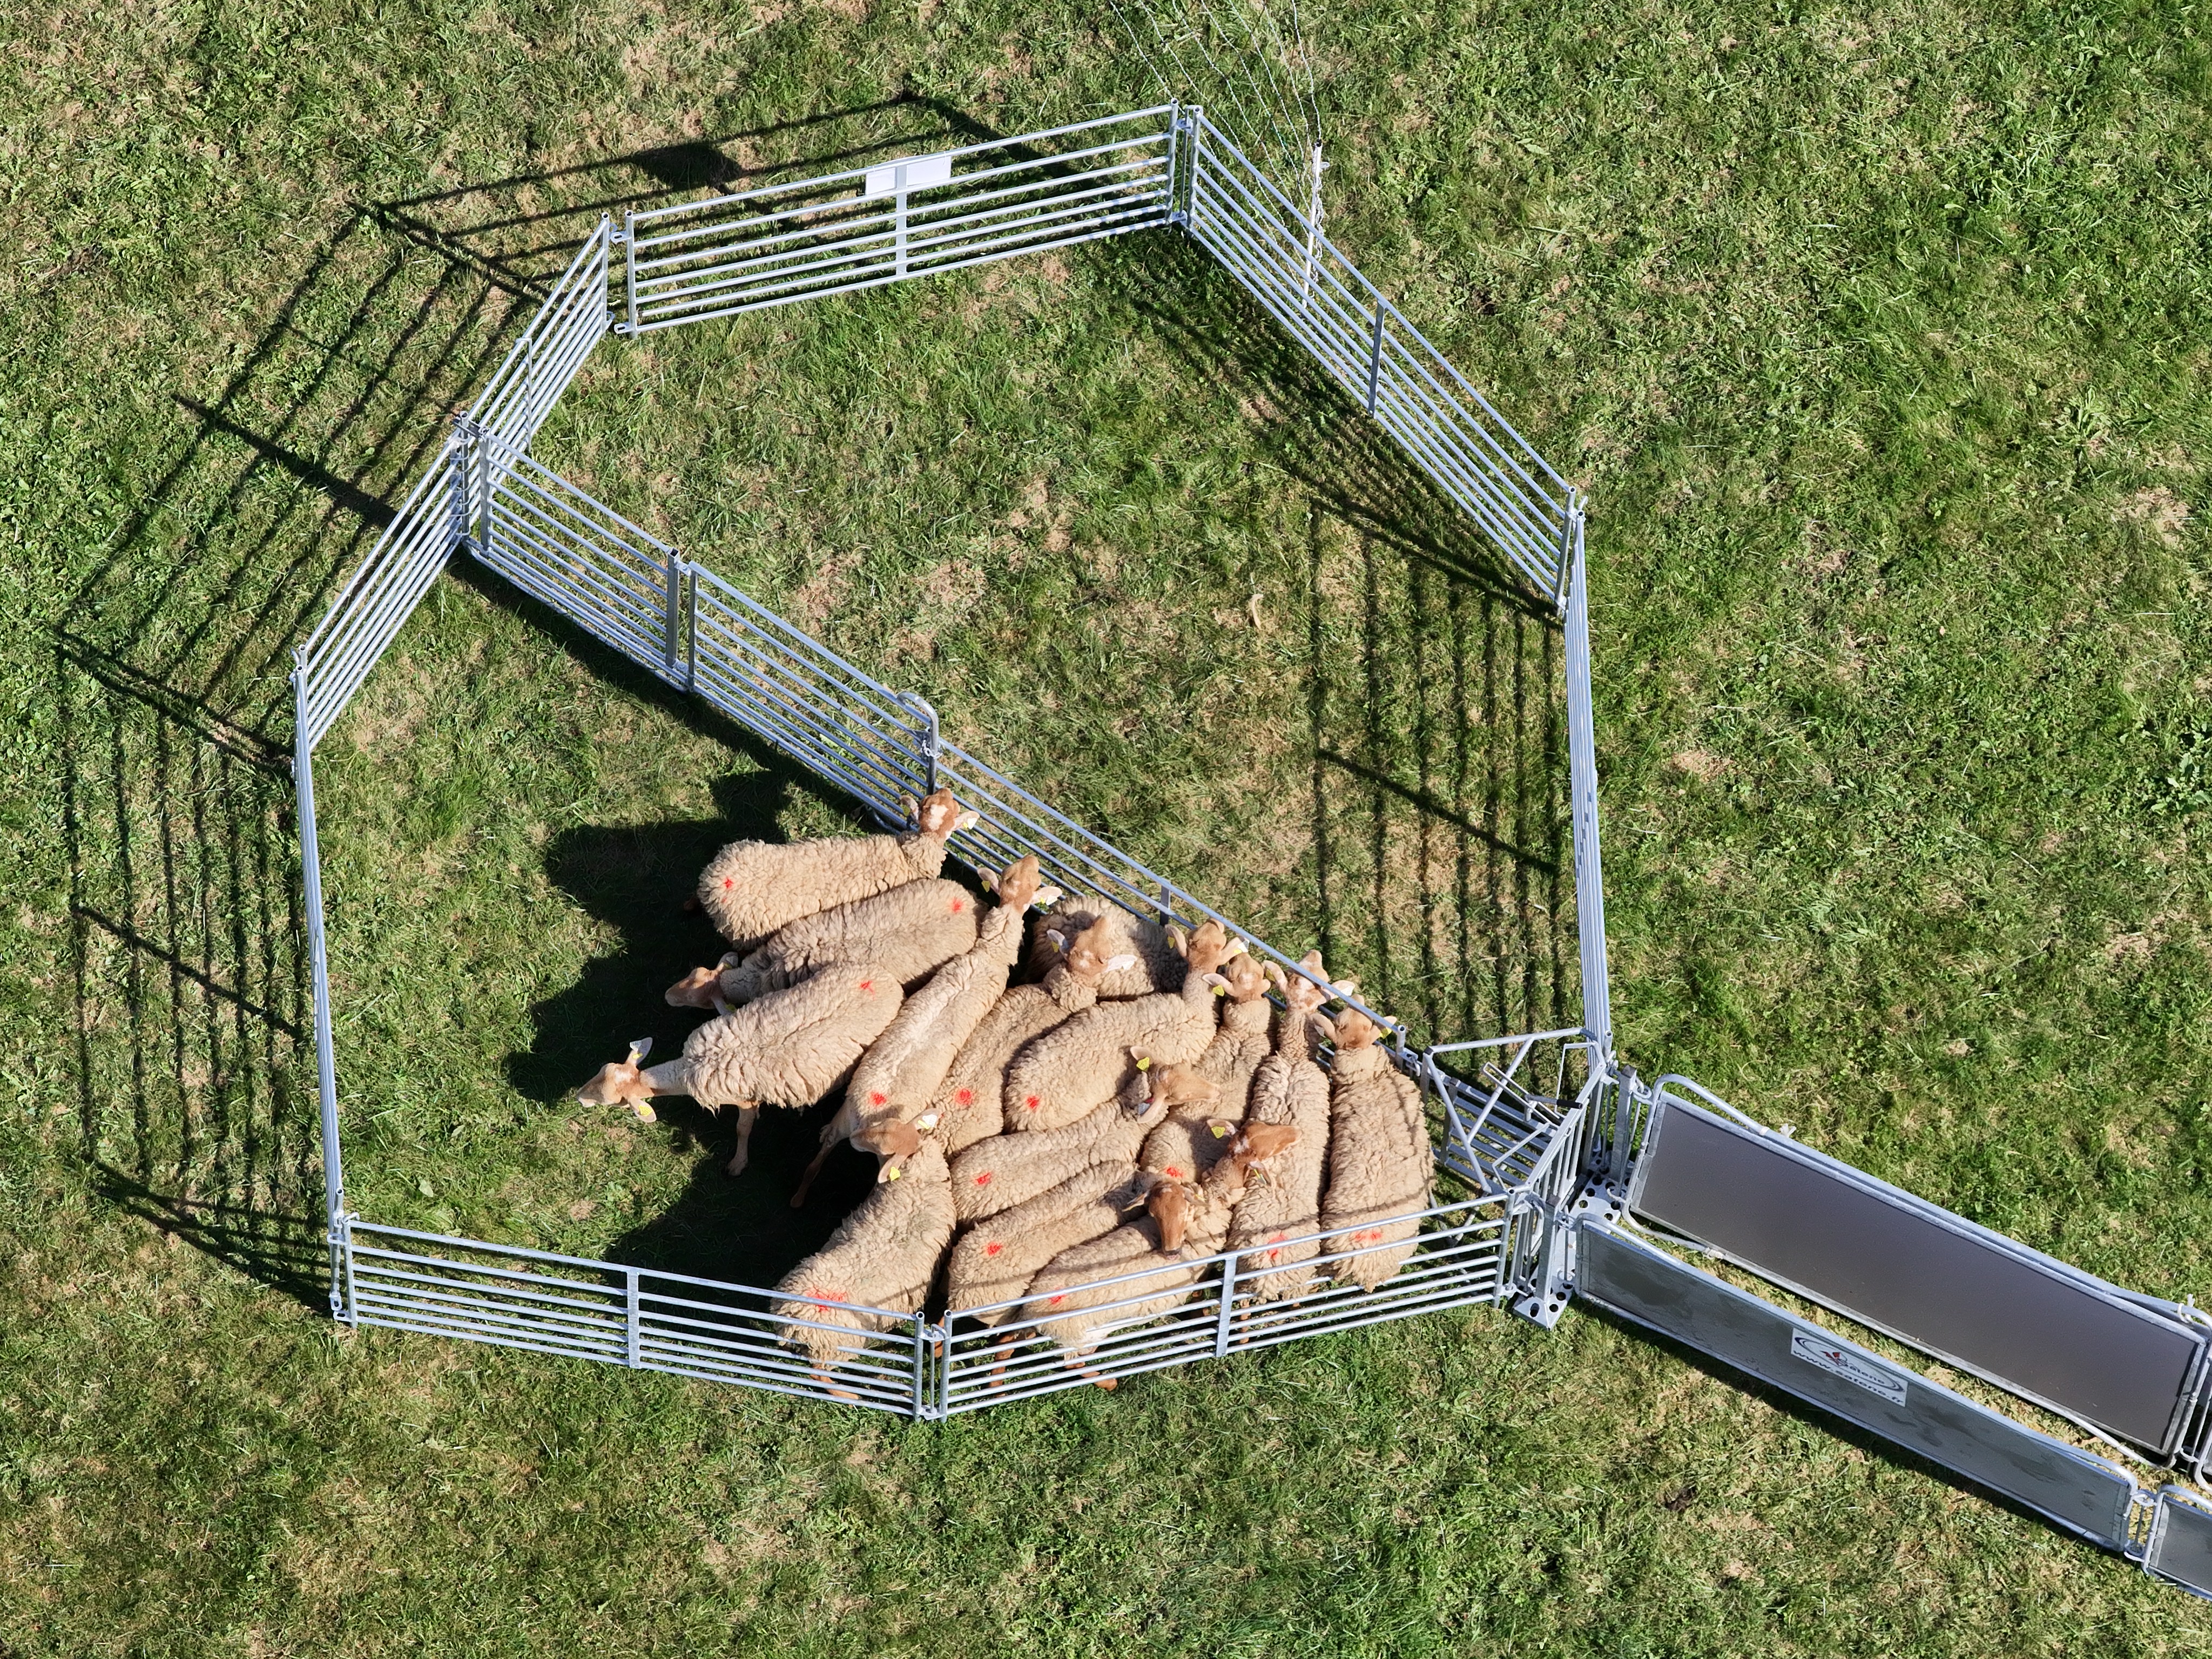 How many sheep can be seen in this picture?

14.